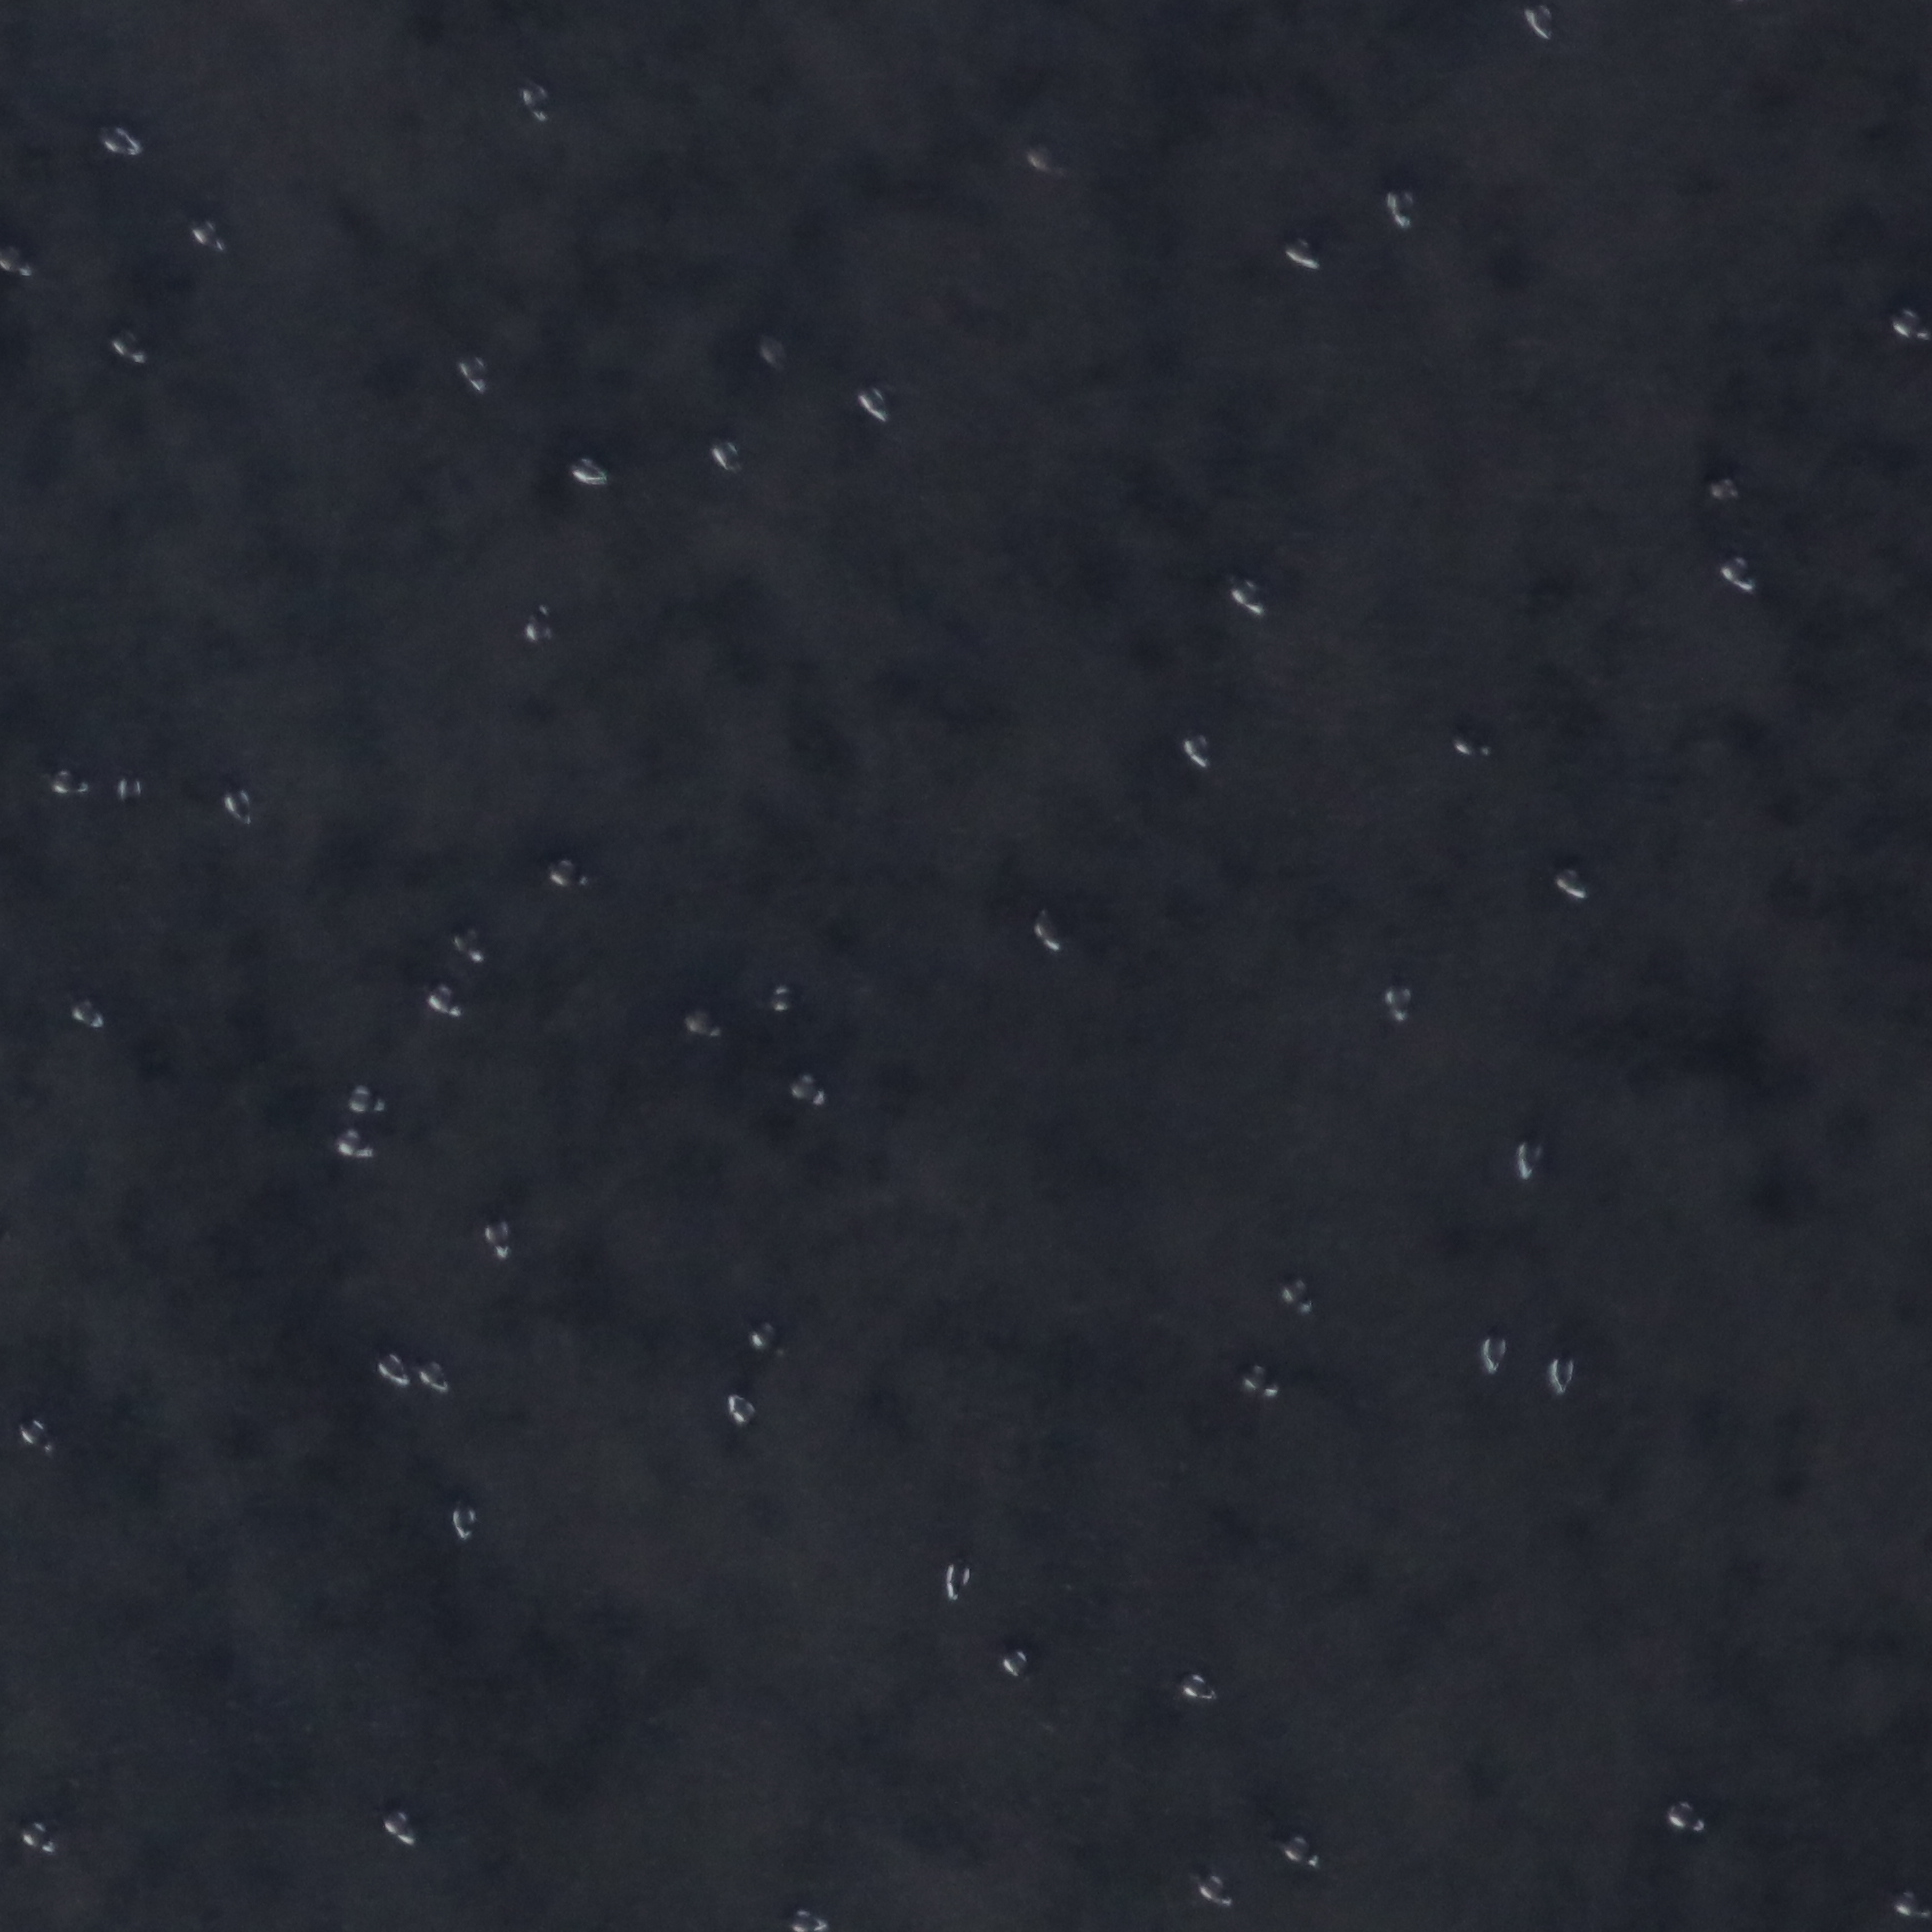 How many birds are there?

58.